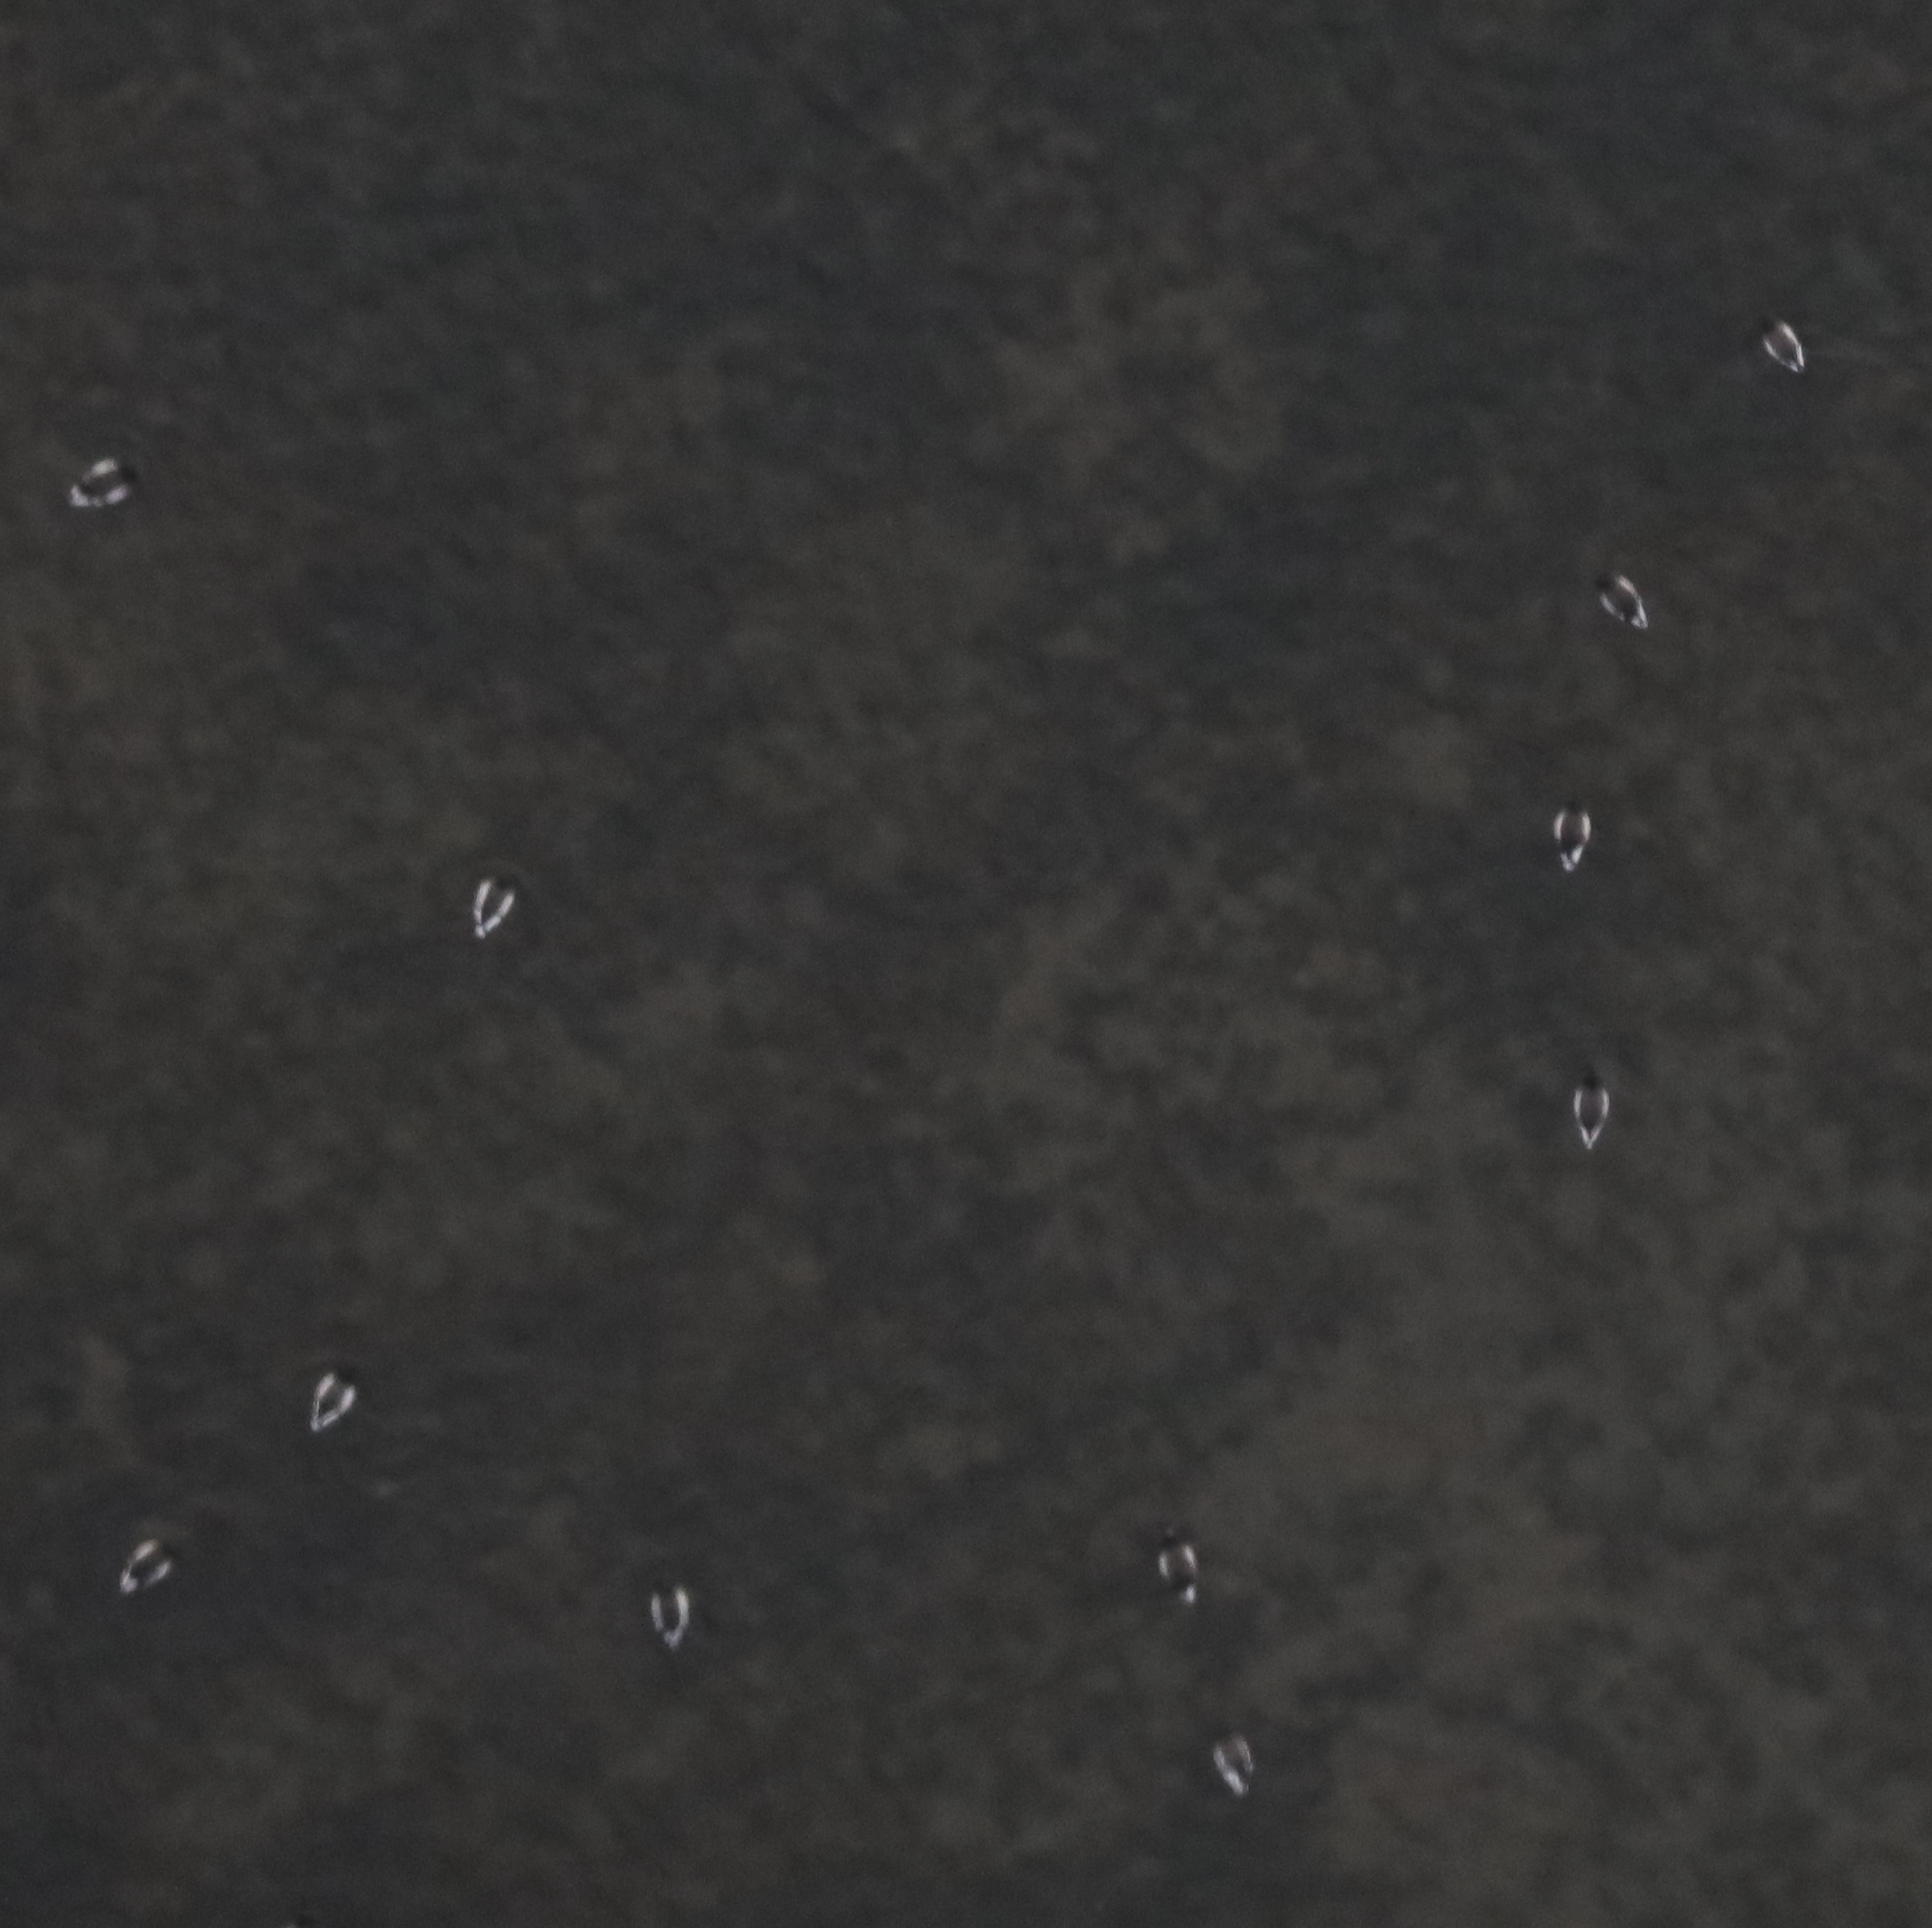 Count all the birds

11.